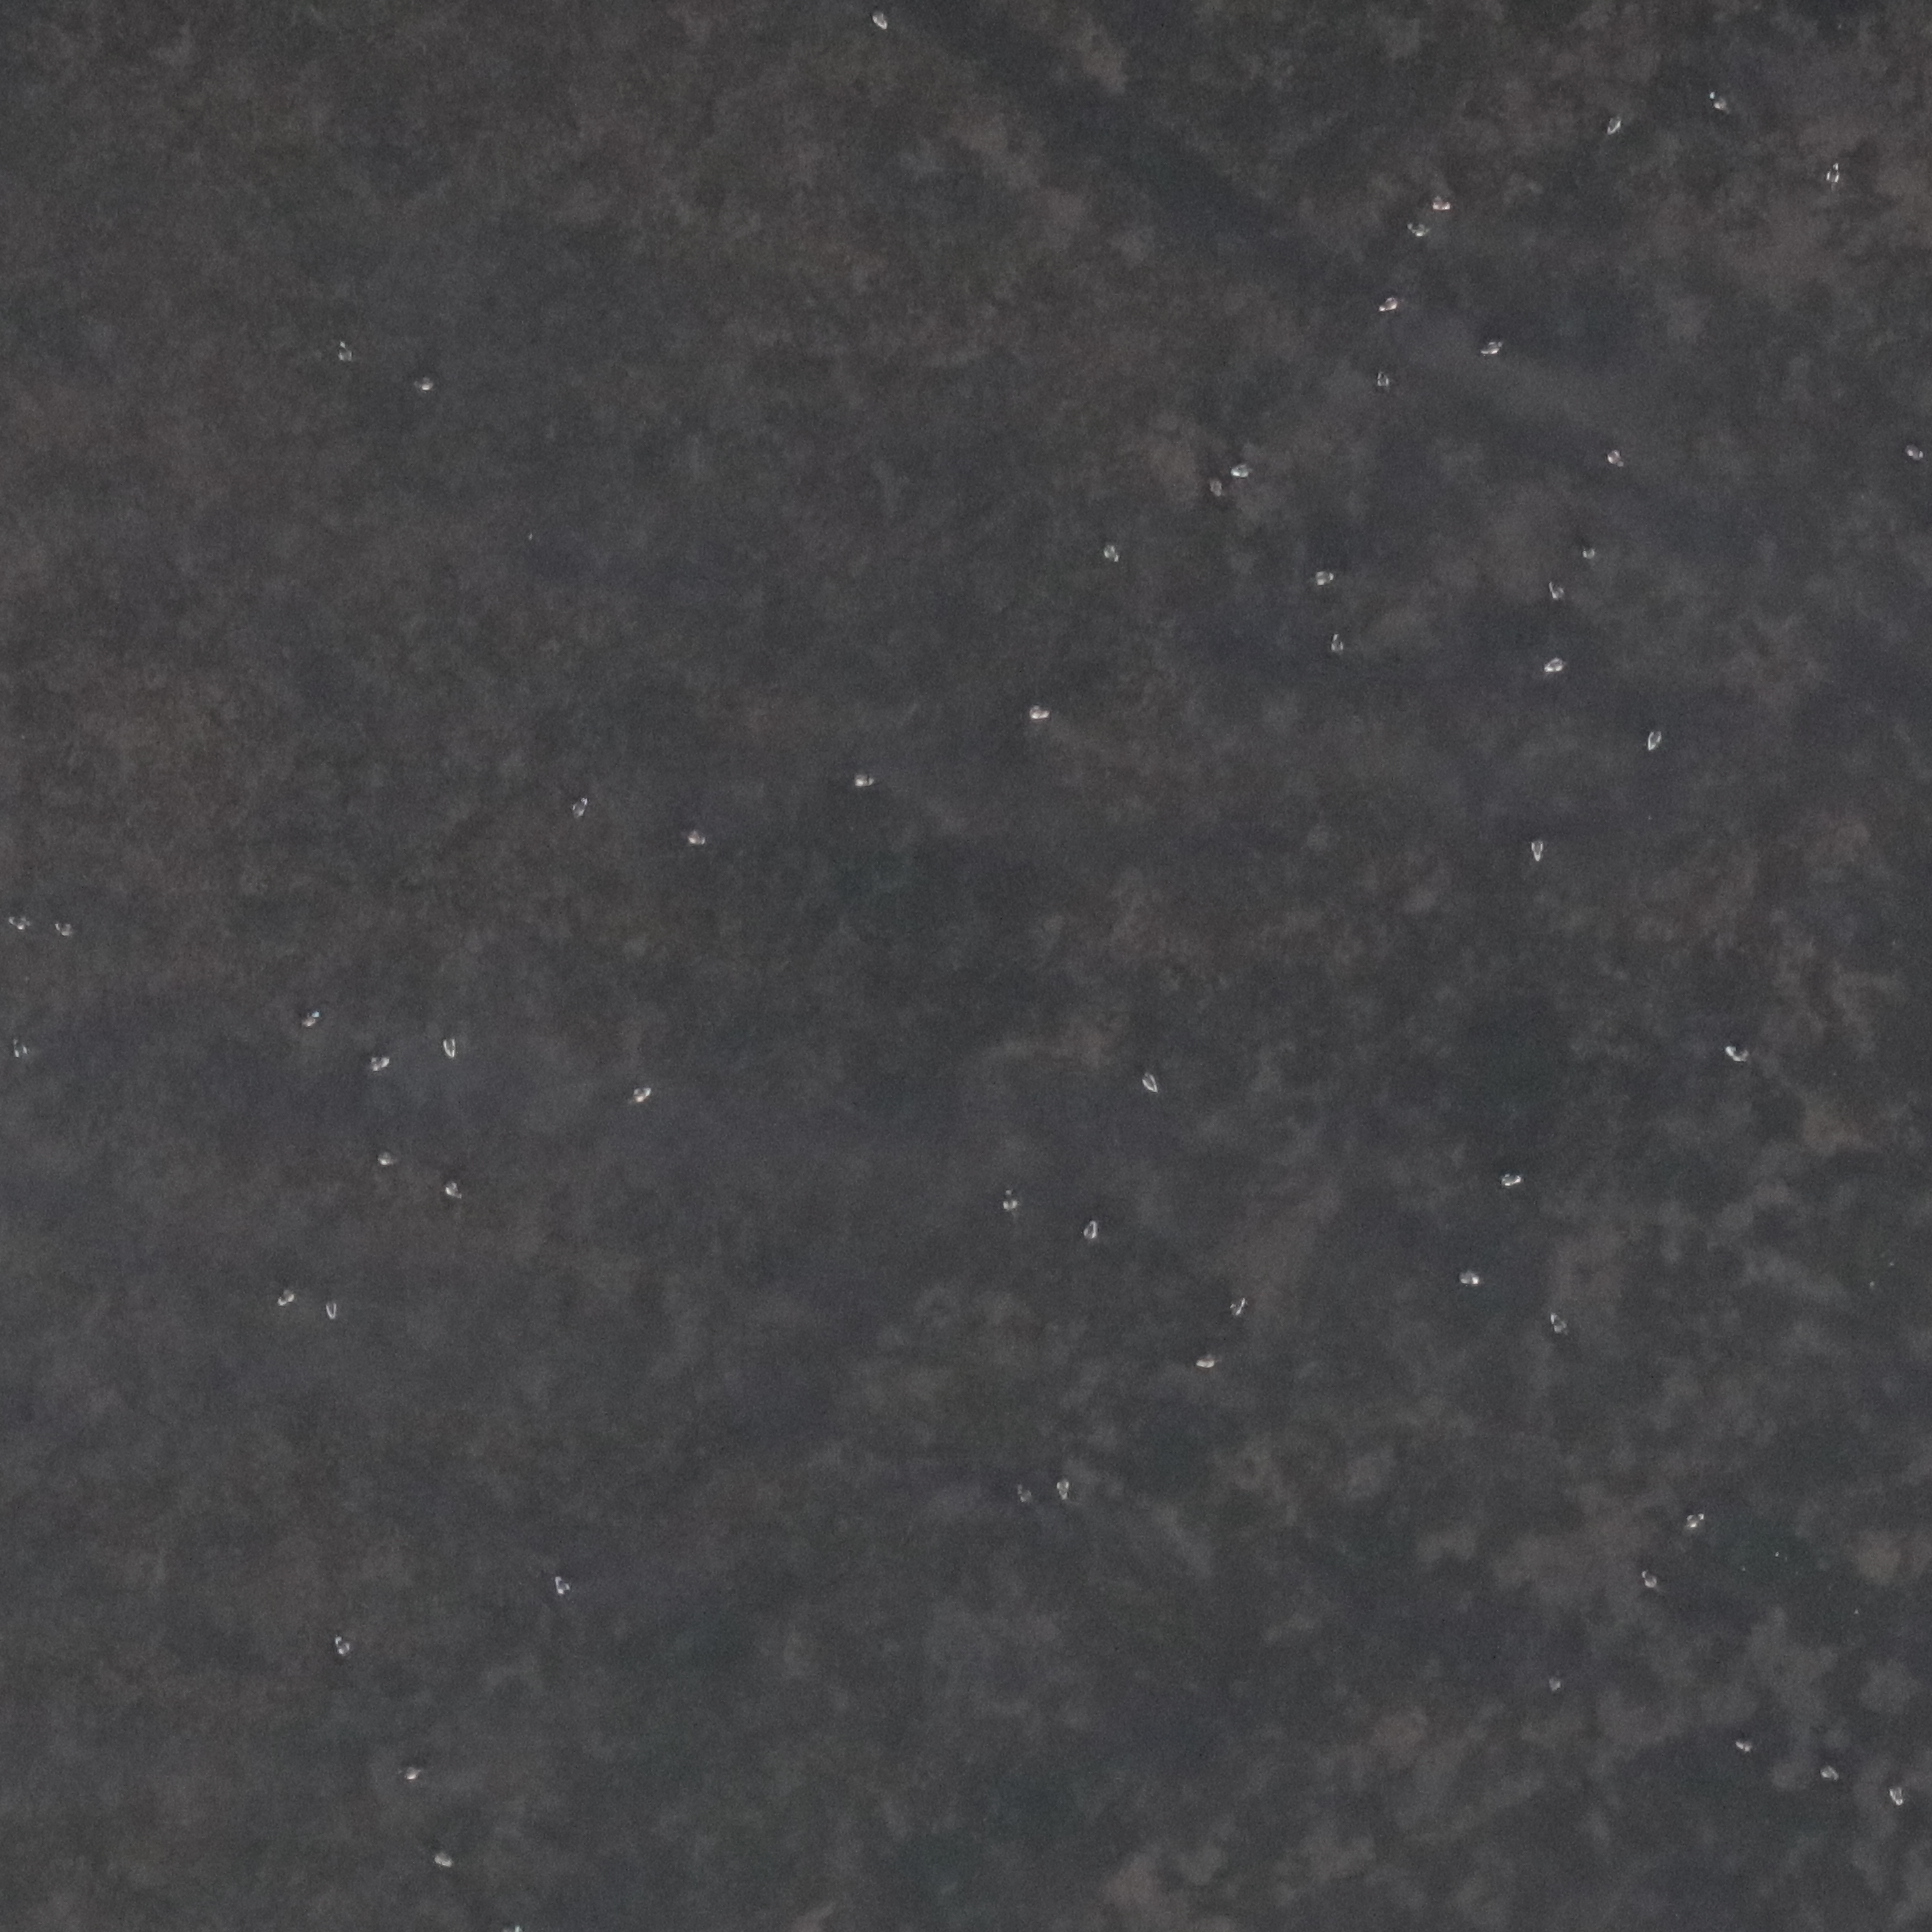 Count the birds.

60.